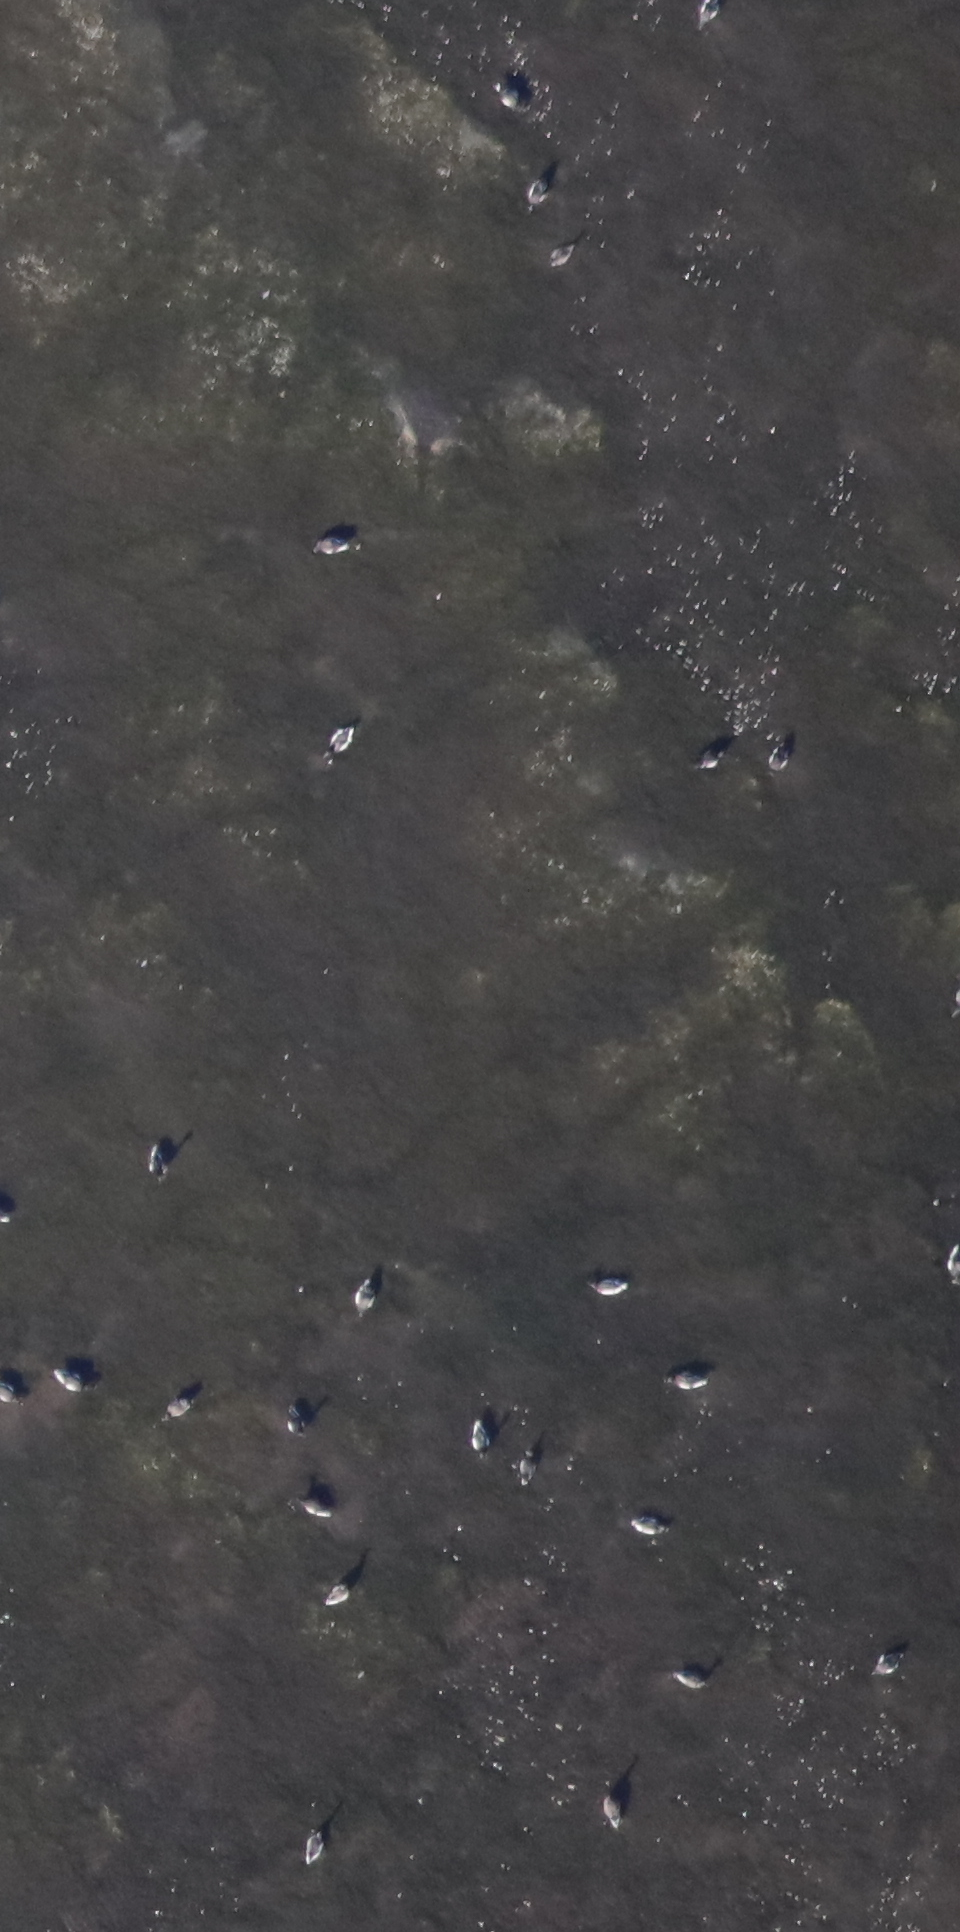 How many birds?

26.